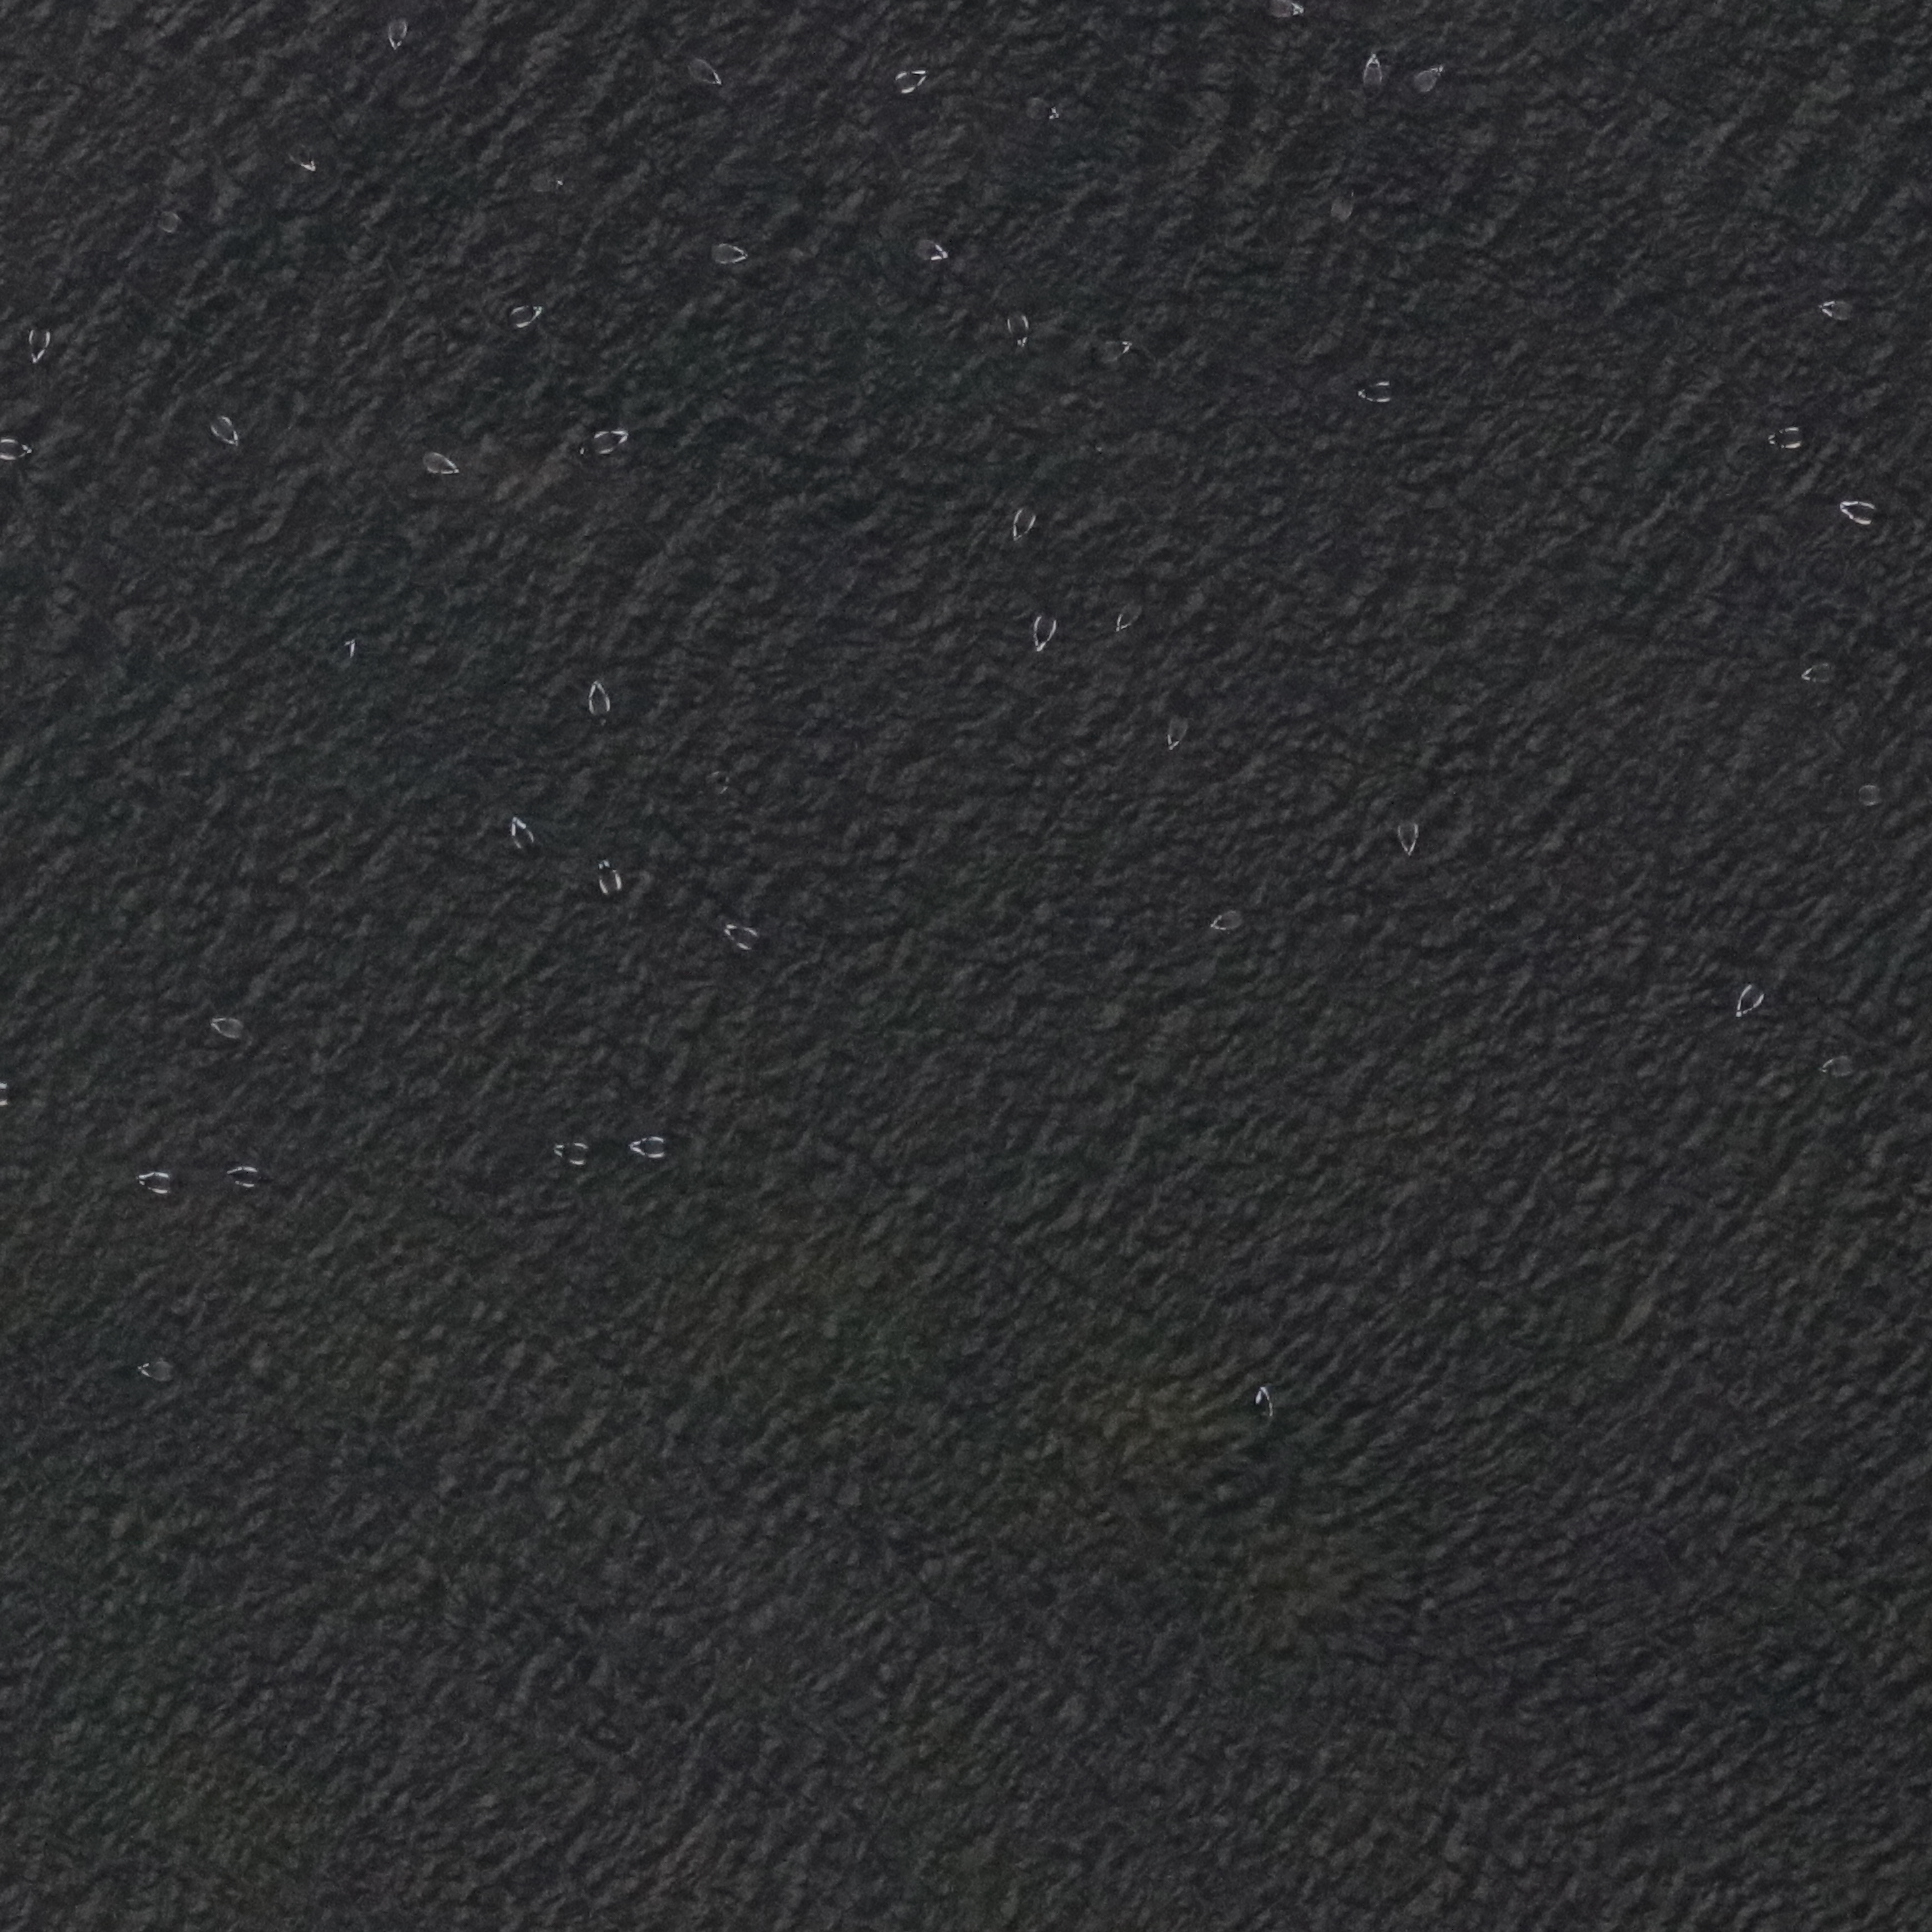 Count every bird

47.